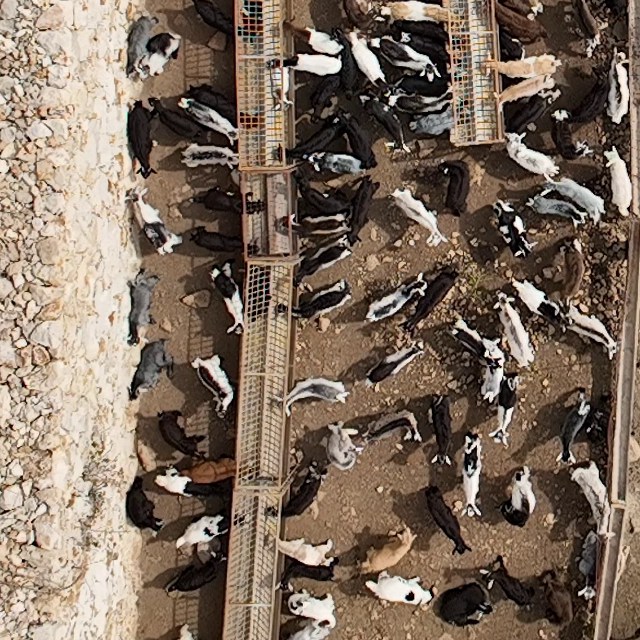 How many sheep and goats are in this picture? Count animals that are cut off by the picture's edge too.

93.